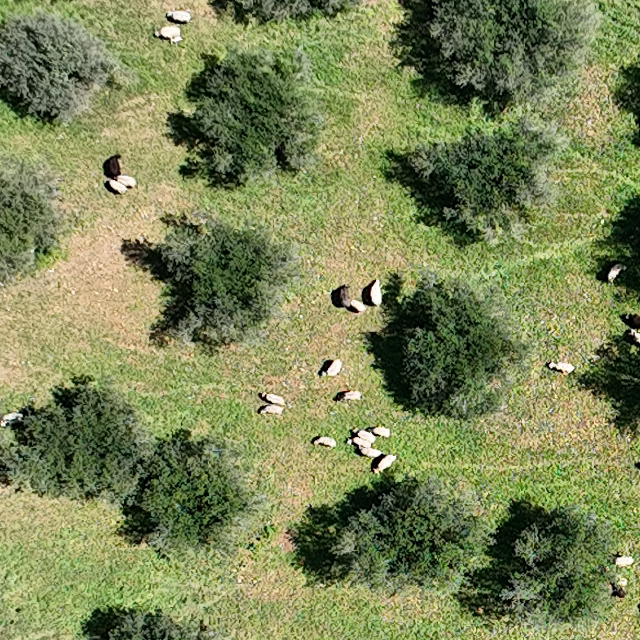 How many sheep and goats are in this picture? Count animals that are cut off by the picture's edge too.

27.